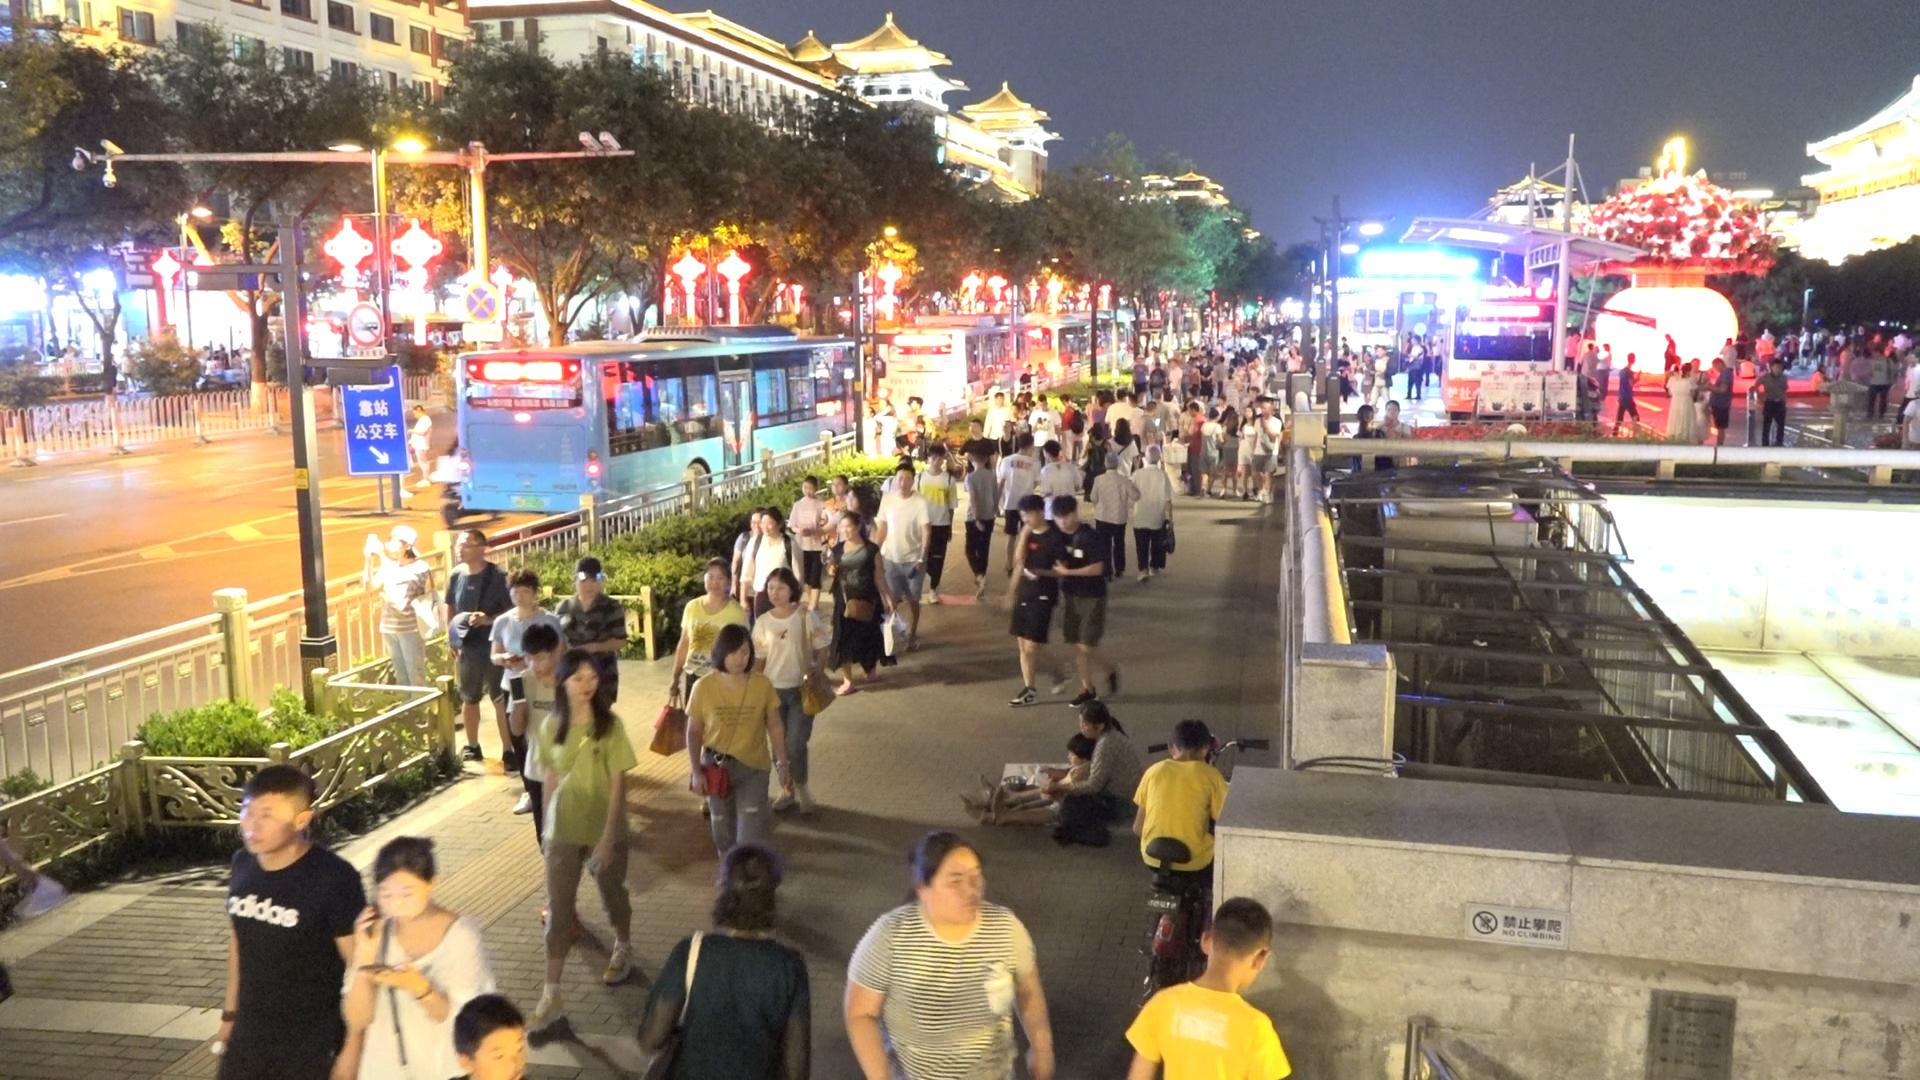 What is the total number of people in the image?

128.